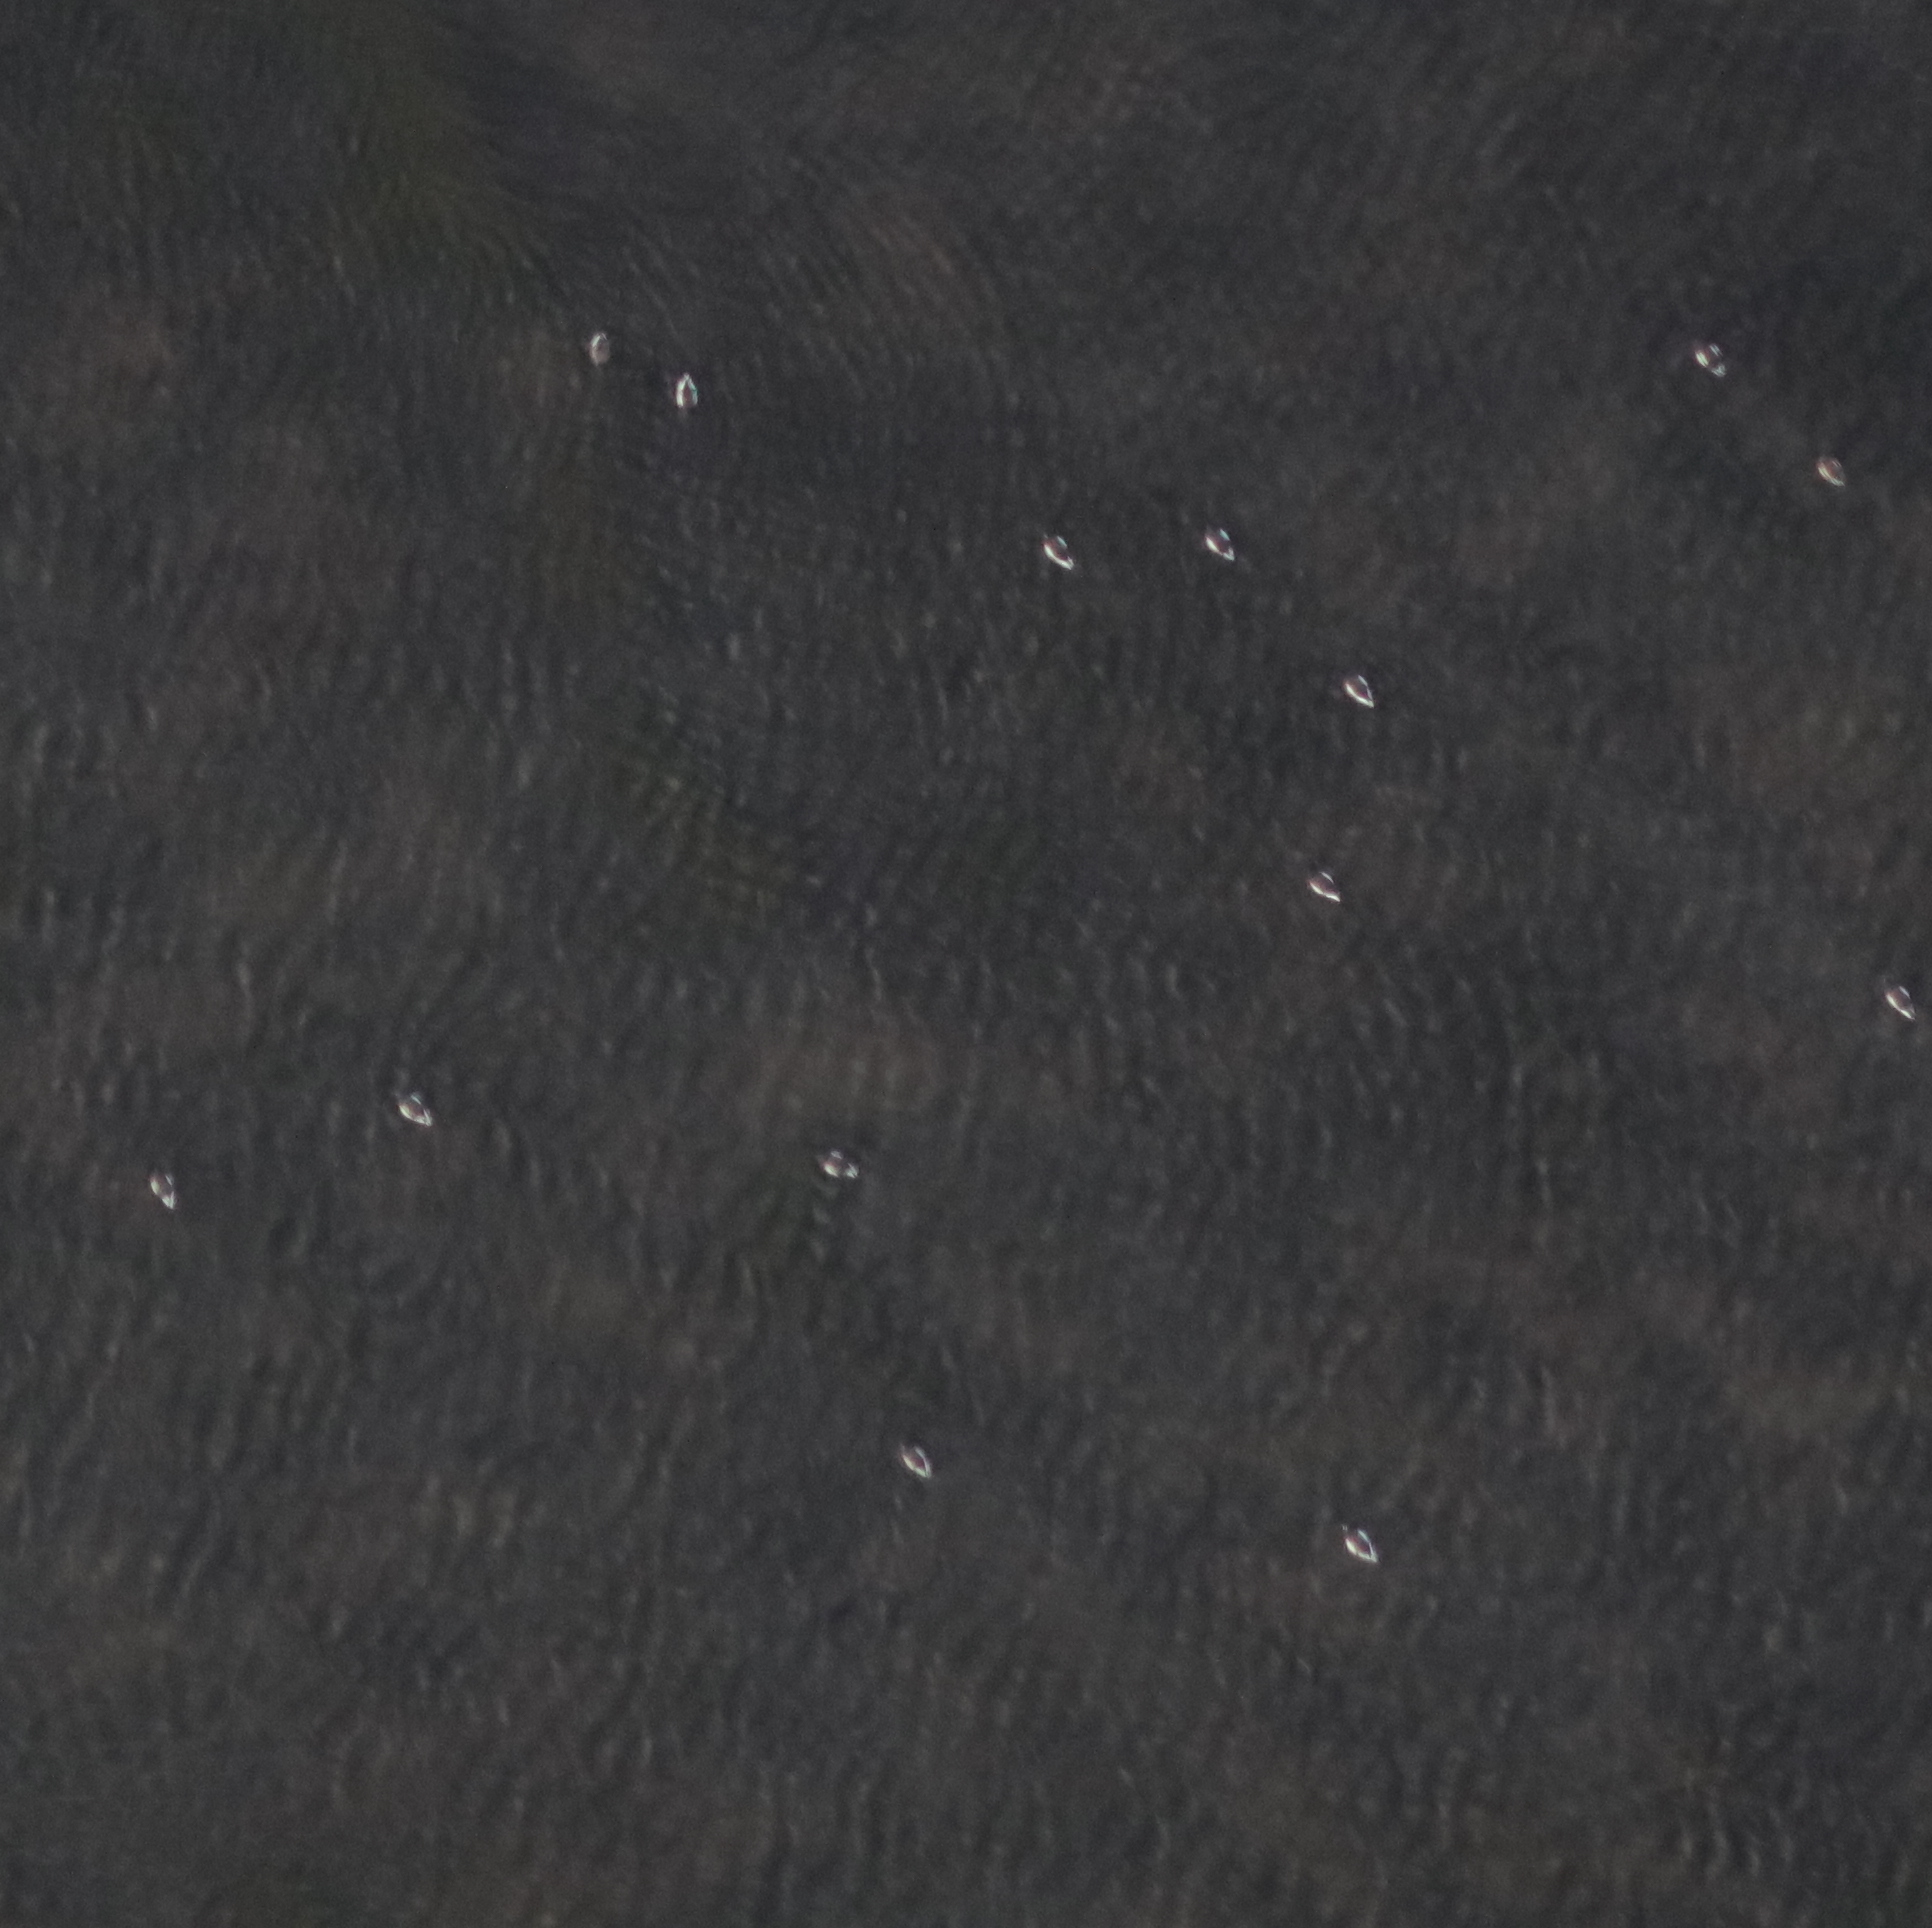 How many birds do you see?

14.